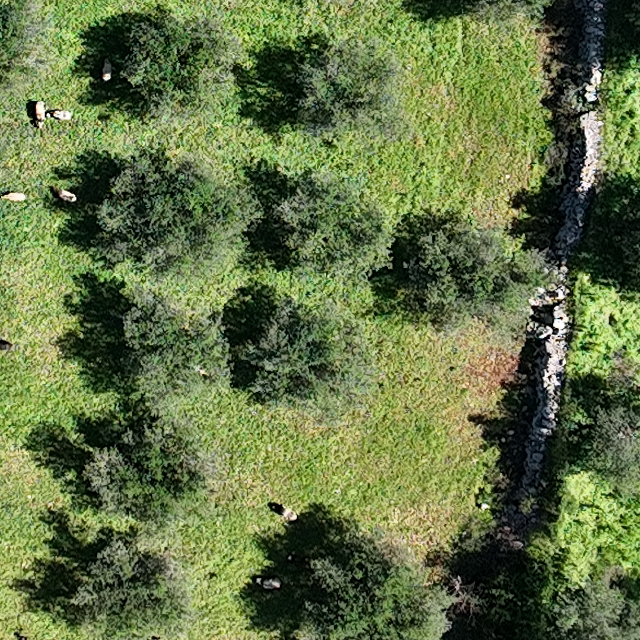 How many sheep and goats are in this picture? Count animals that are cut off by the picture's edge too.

10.